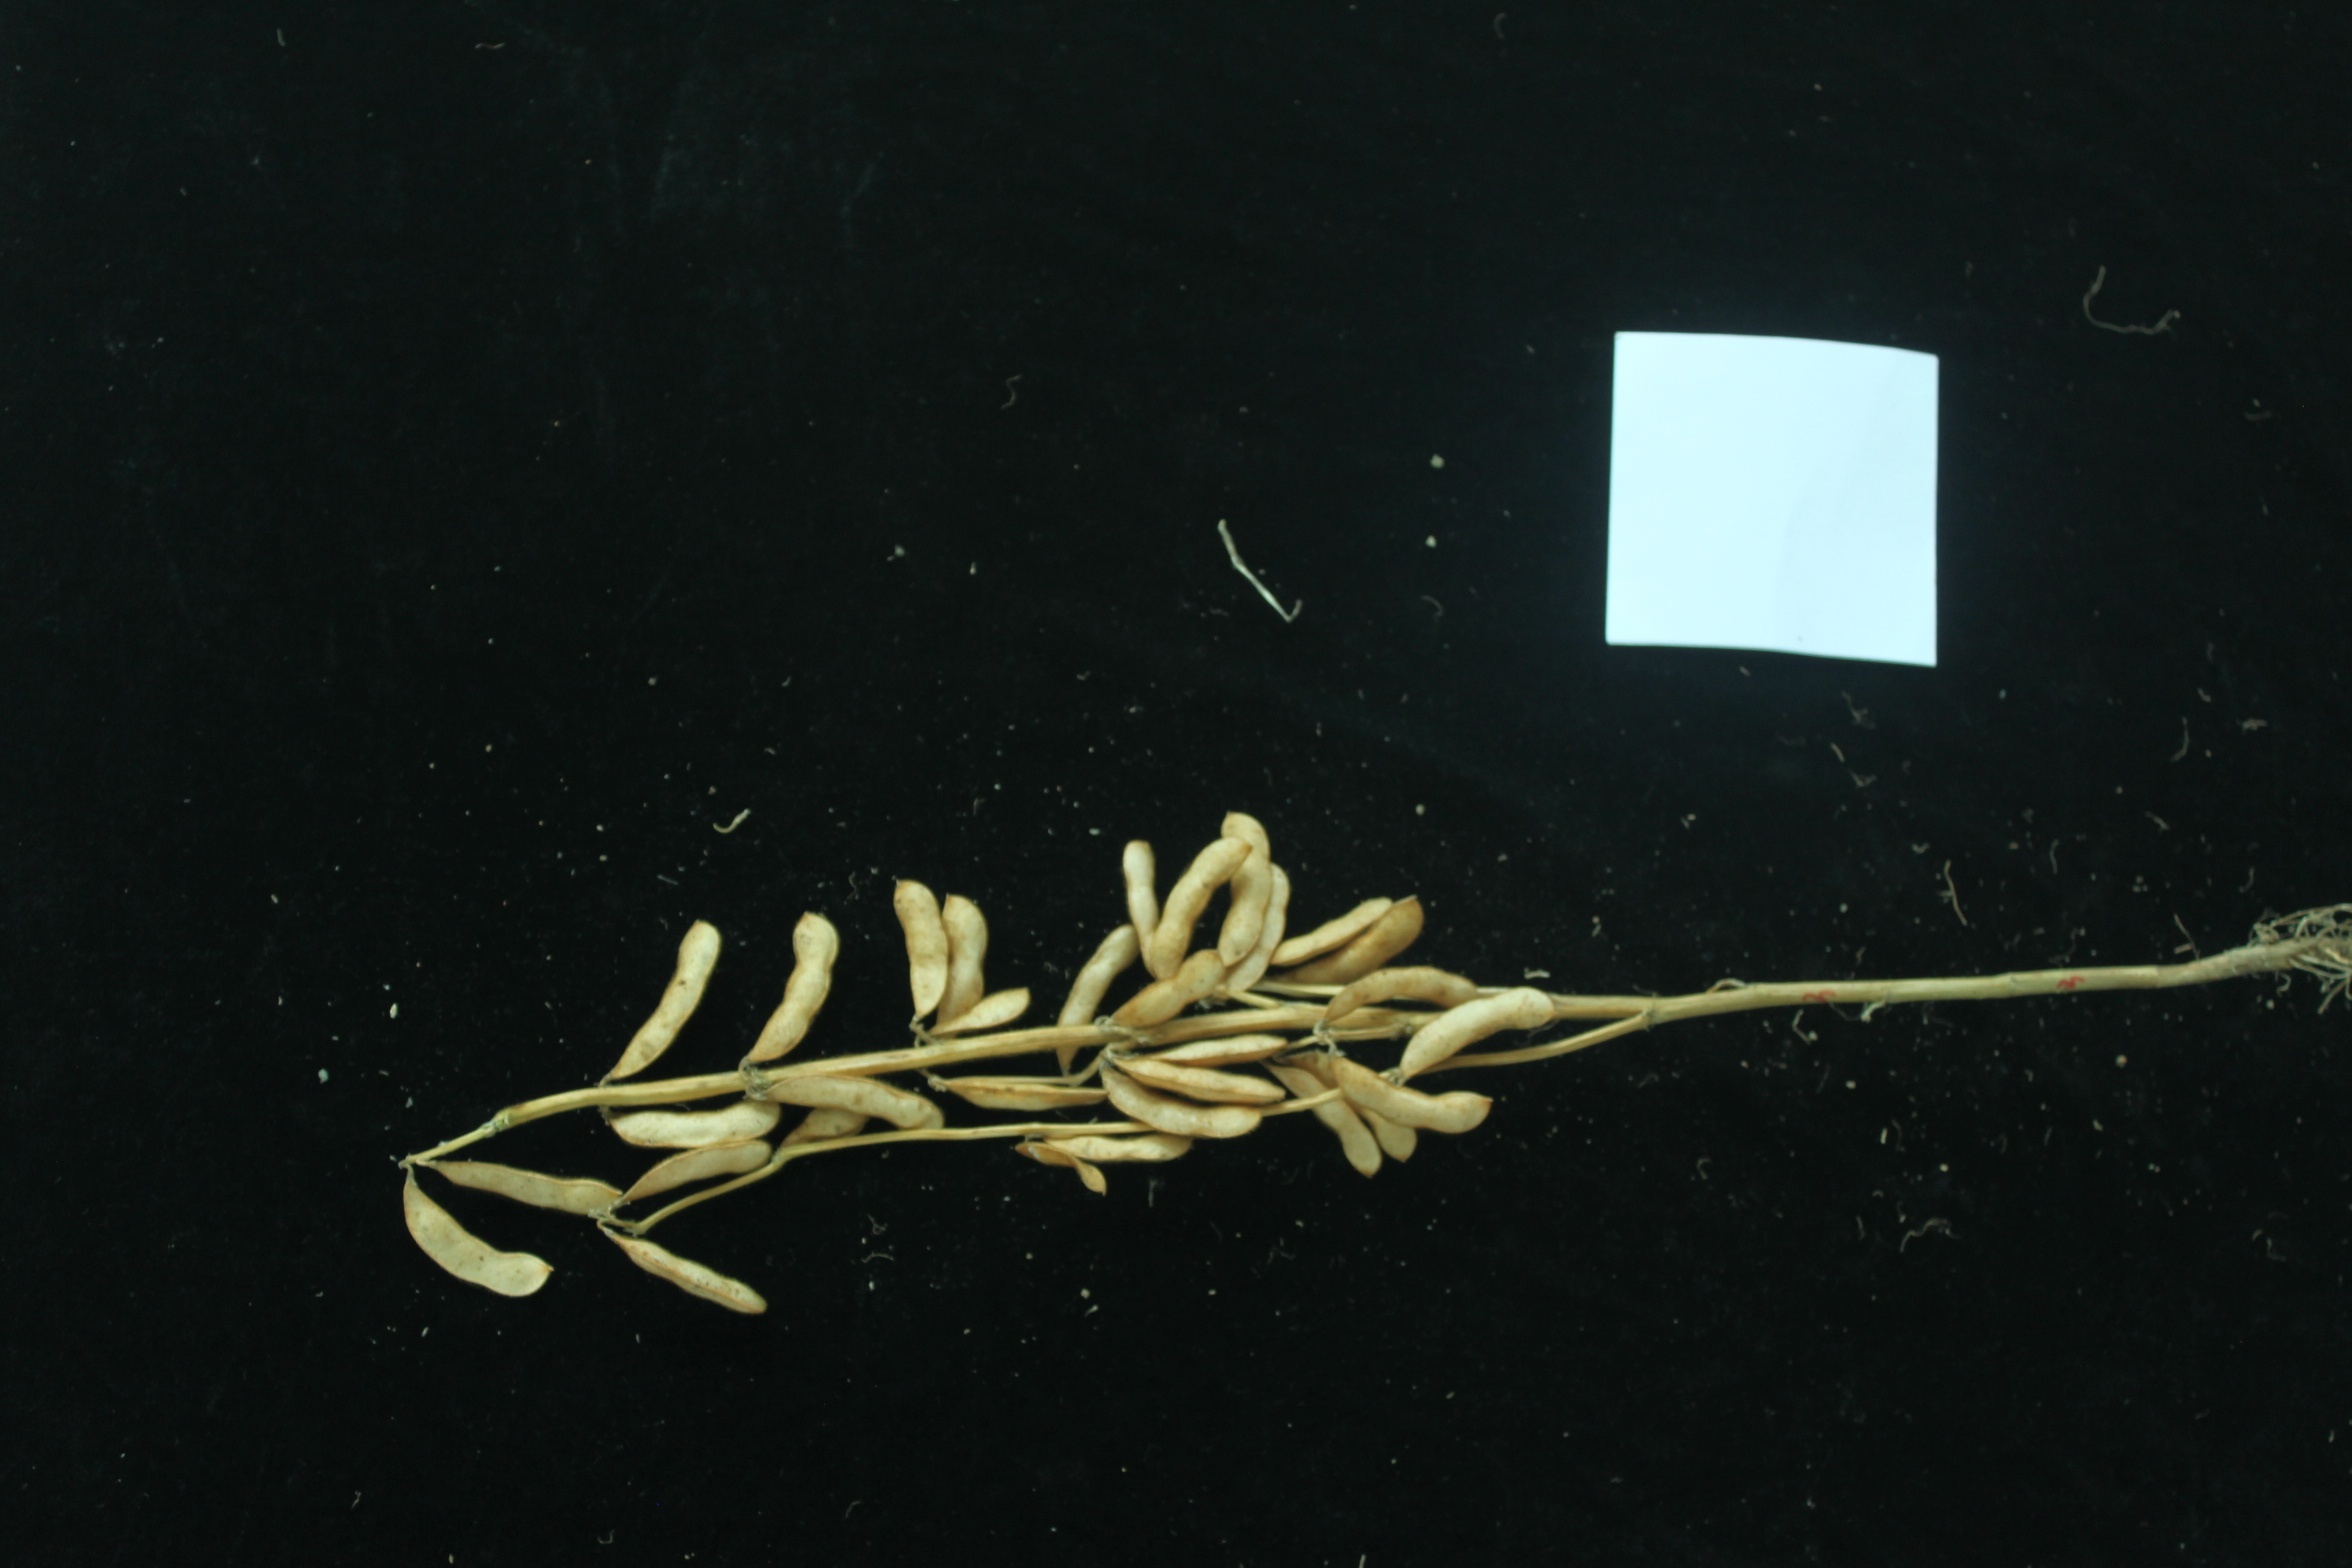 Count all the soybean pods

31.